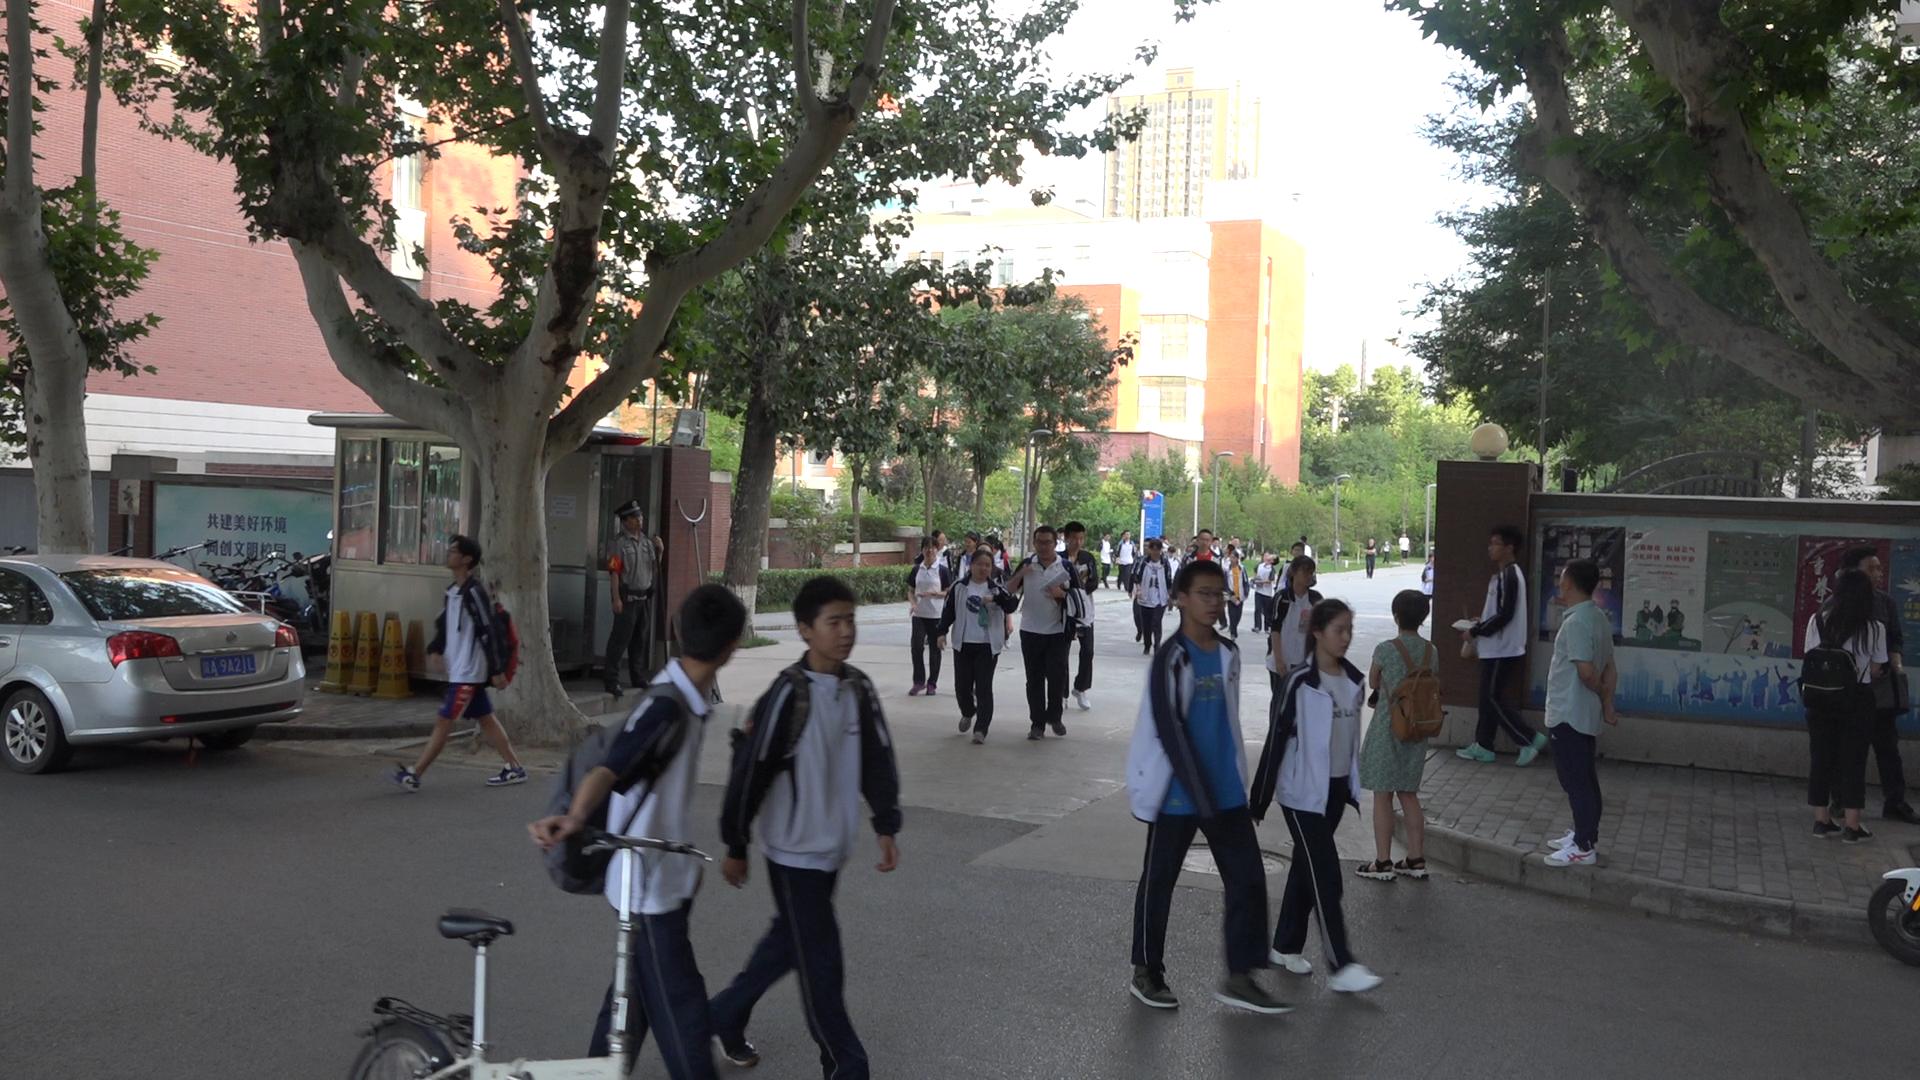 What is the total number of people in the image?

41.